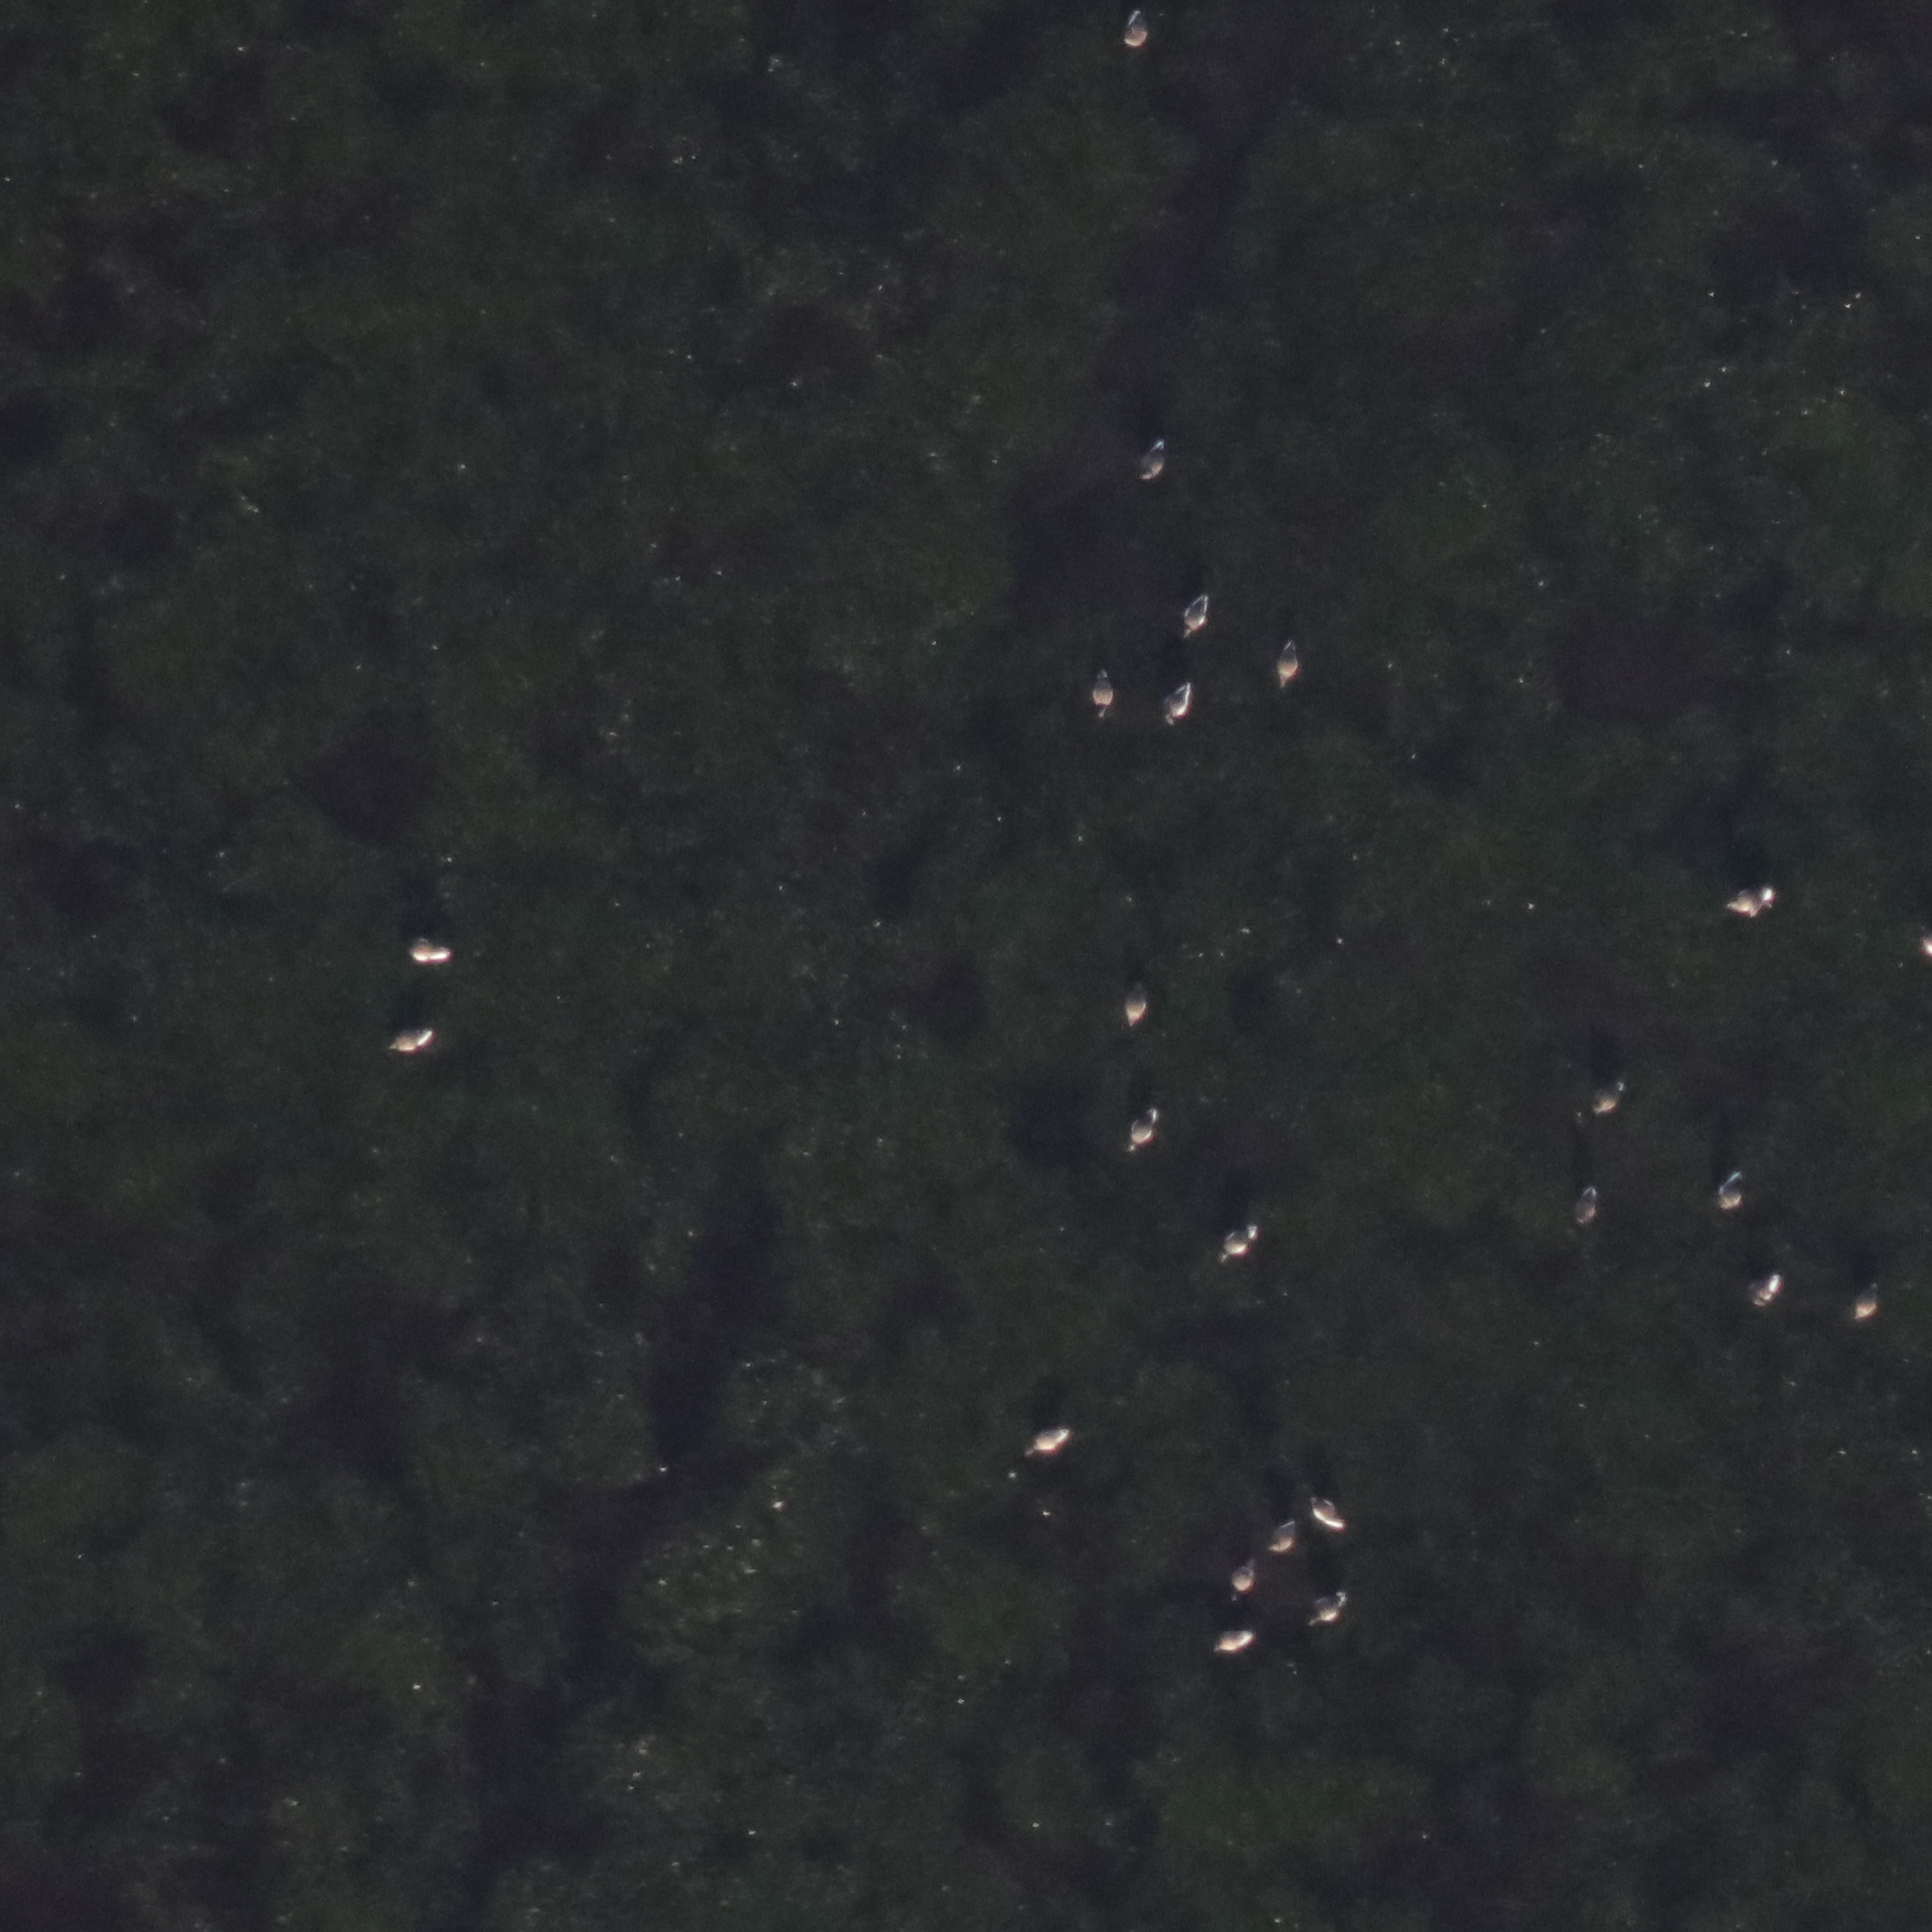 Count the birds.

23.